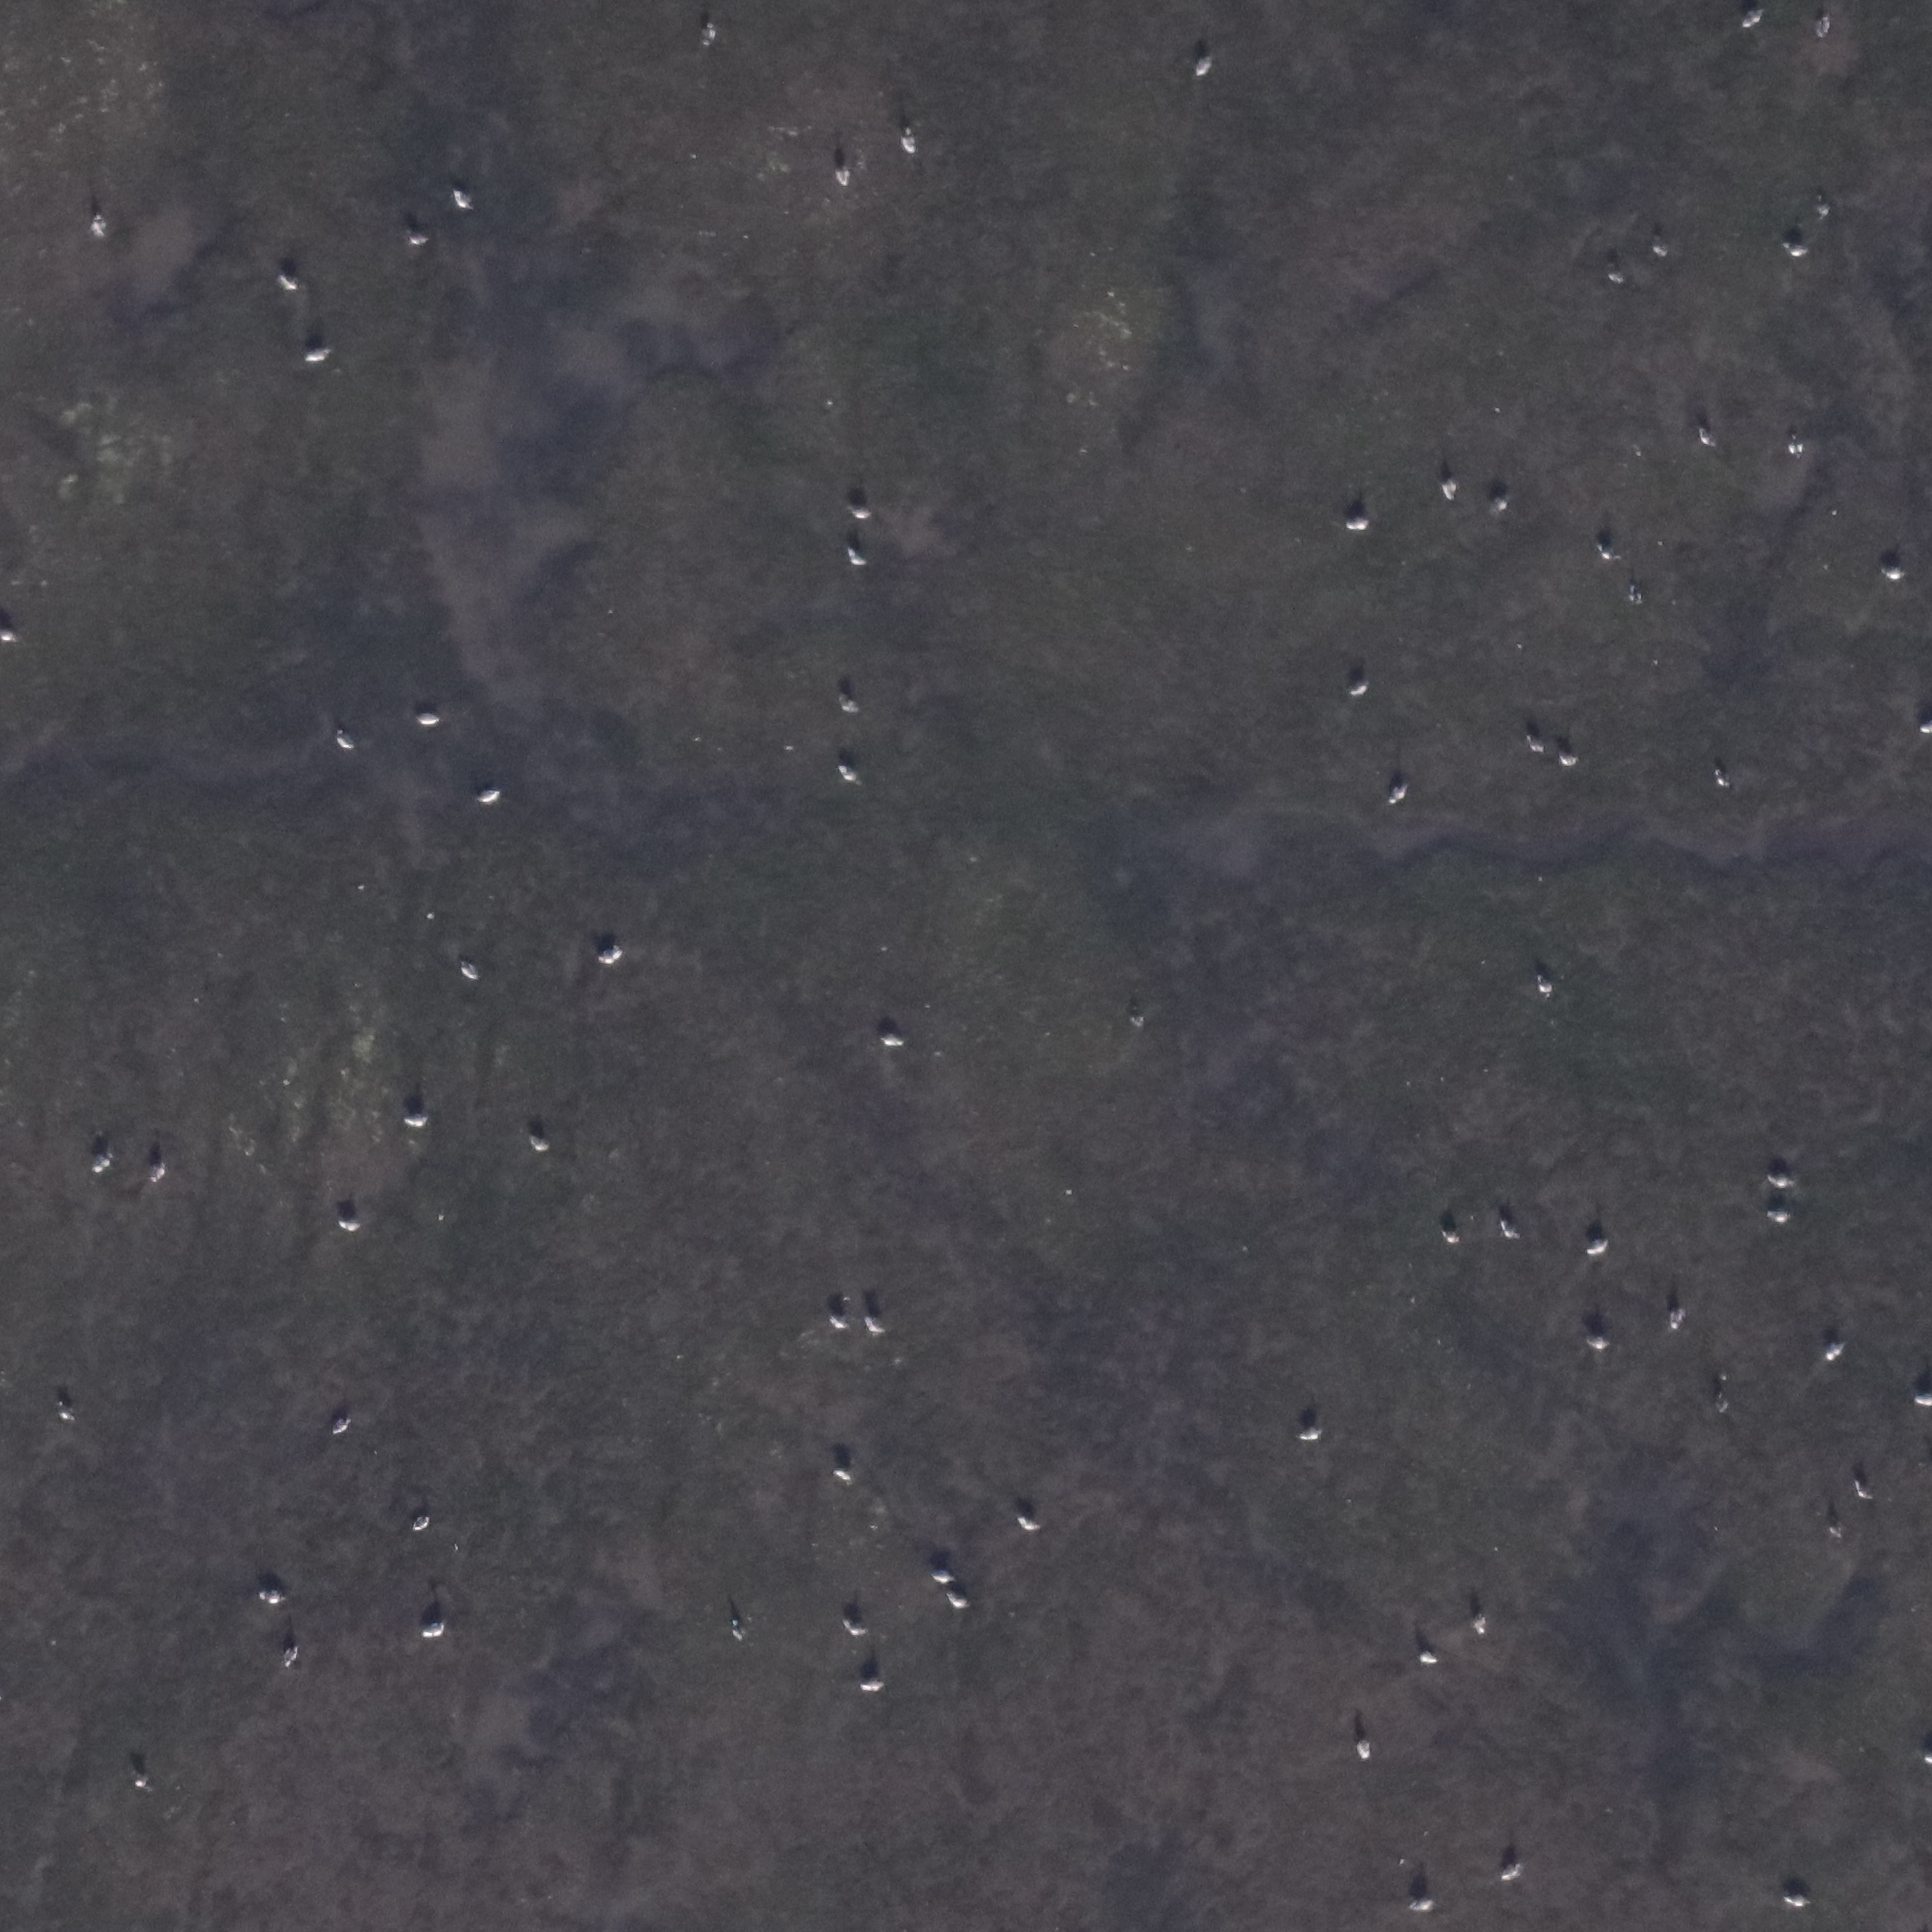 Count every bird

82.